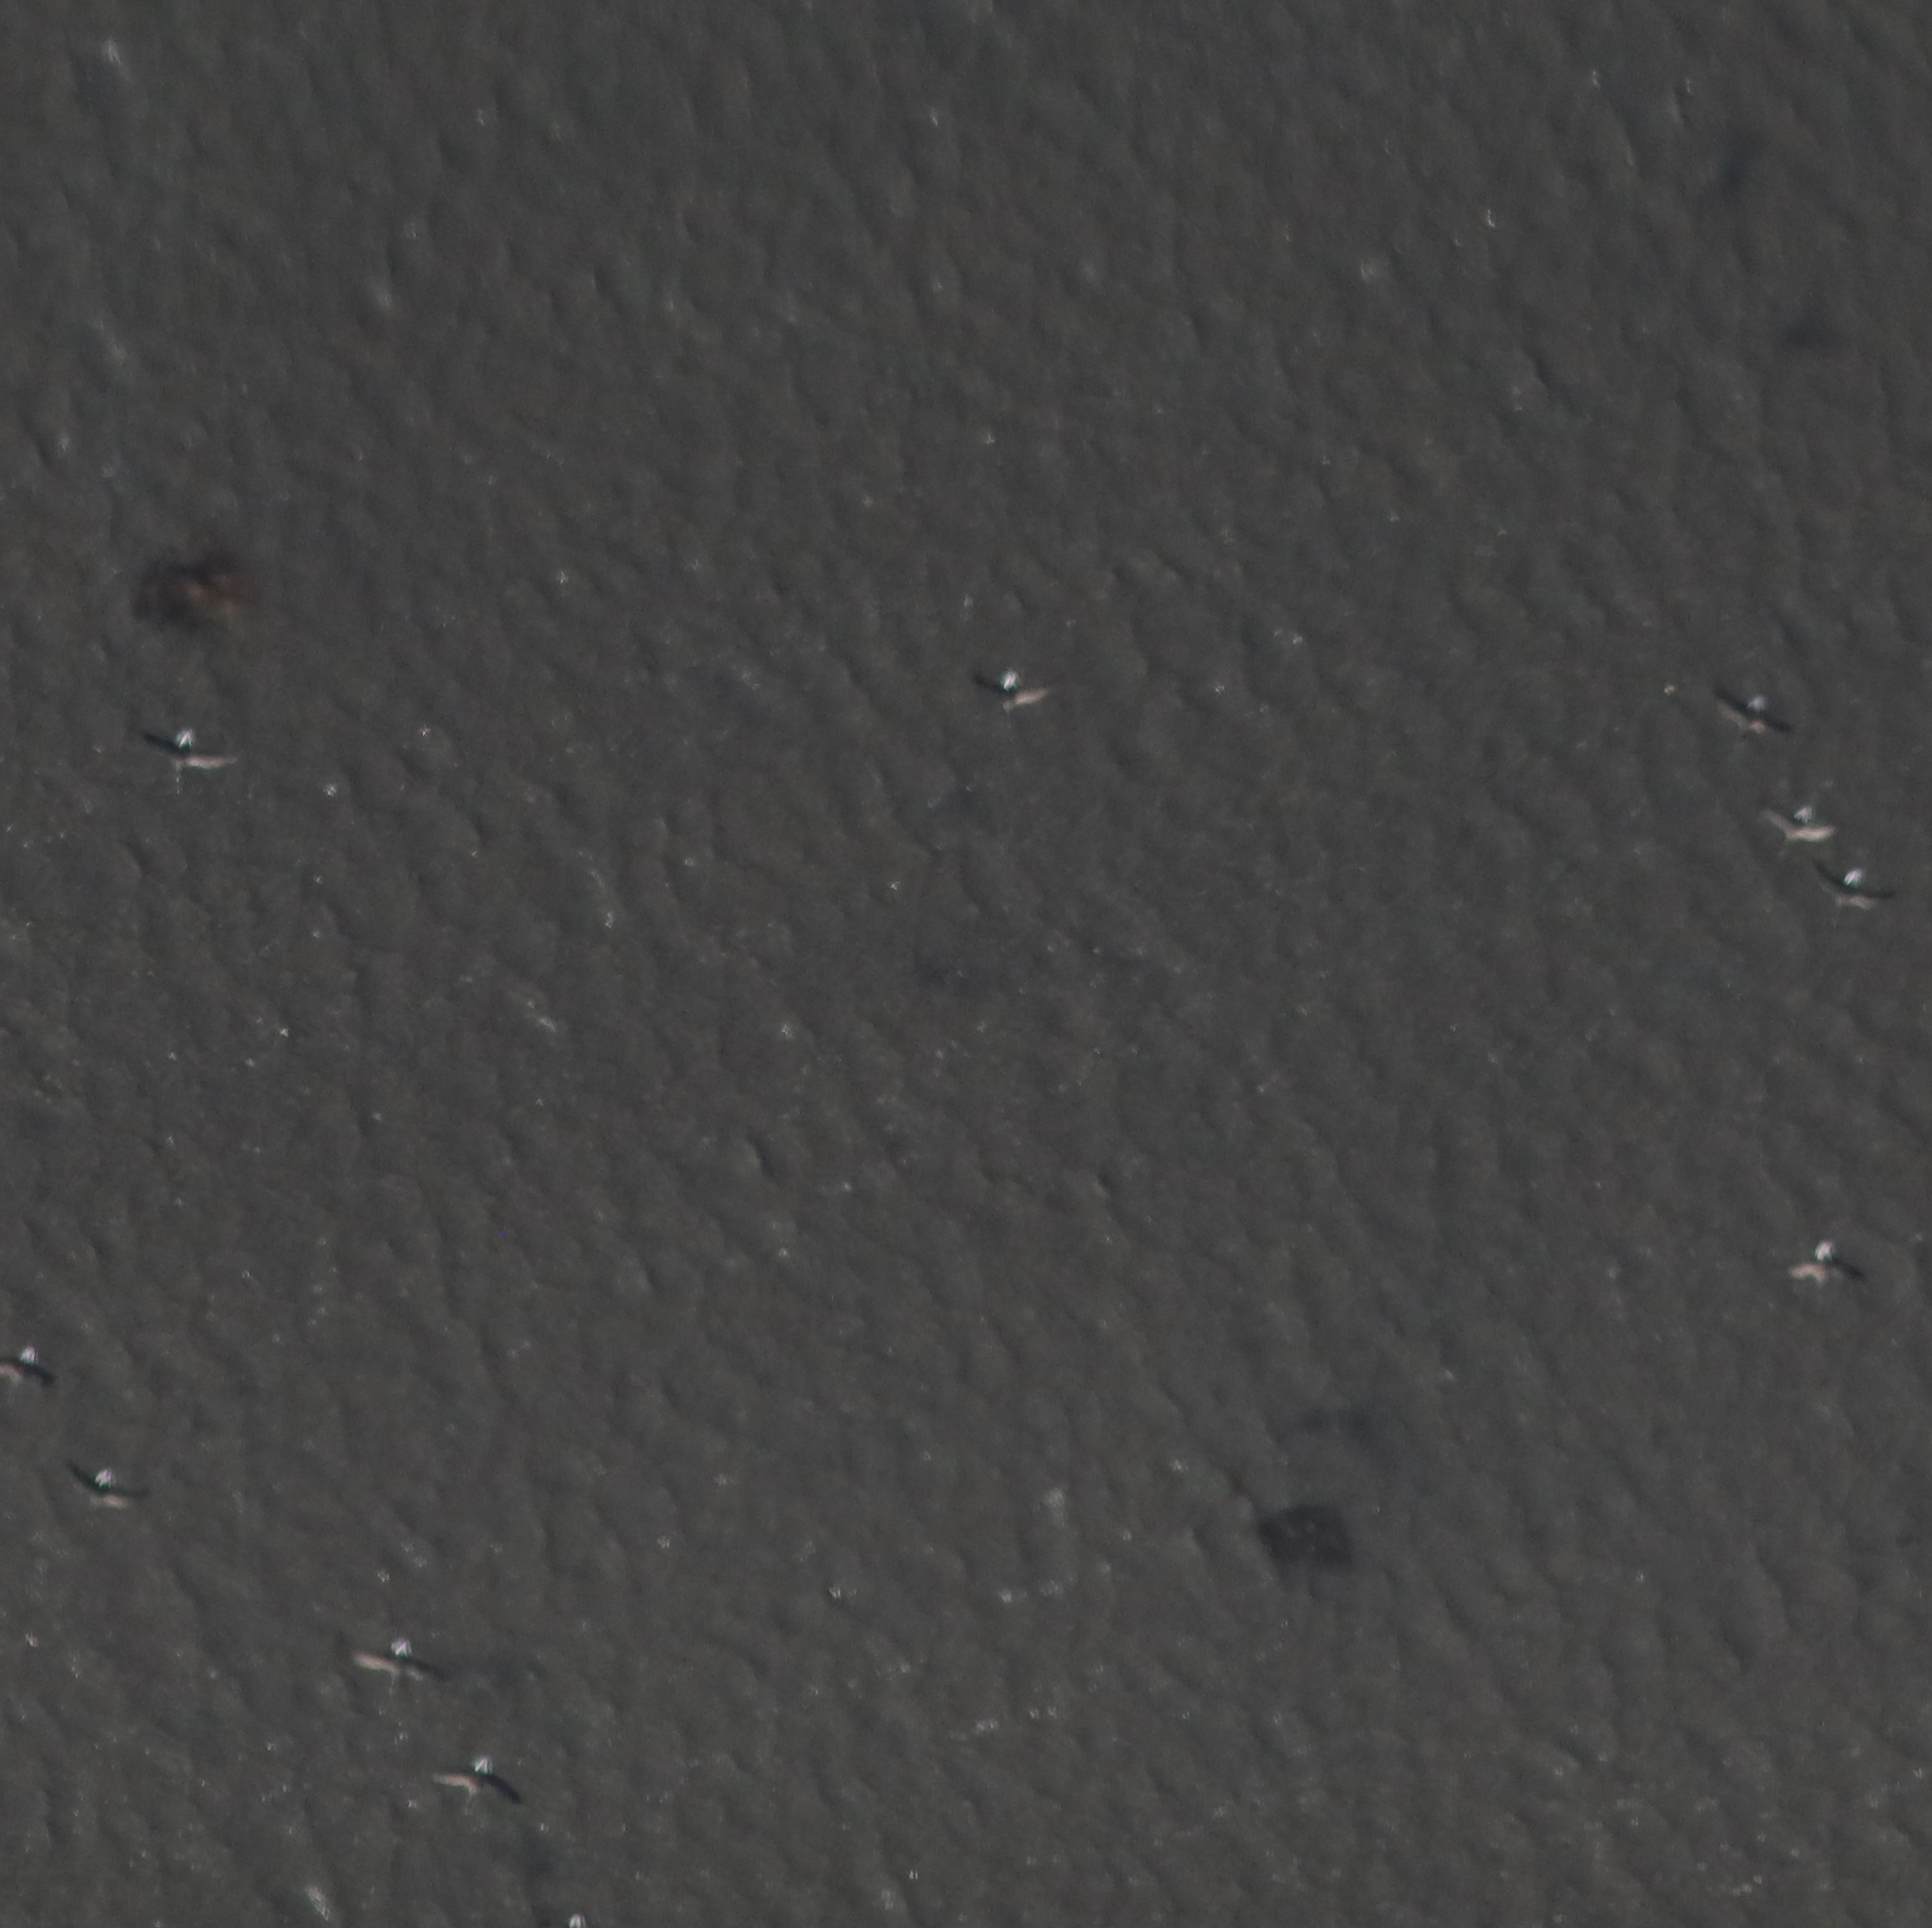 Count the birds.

10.